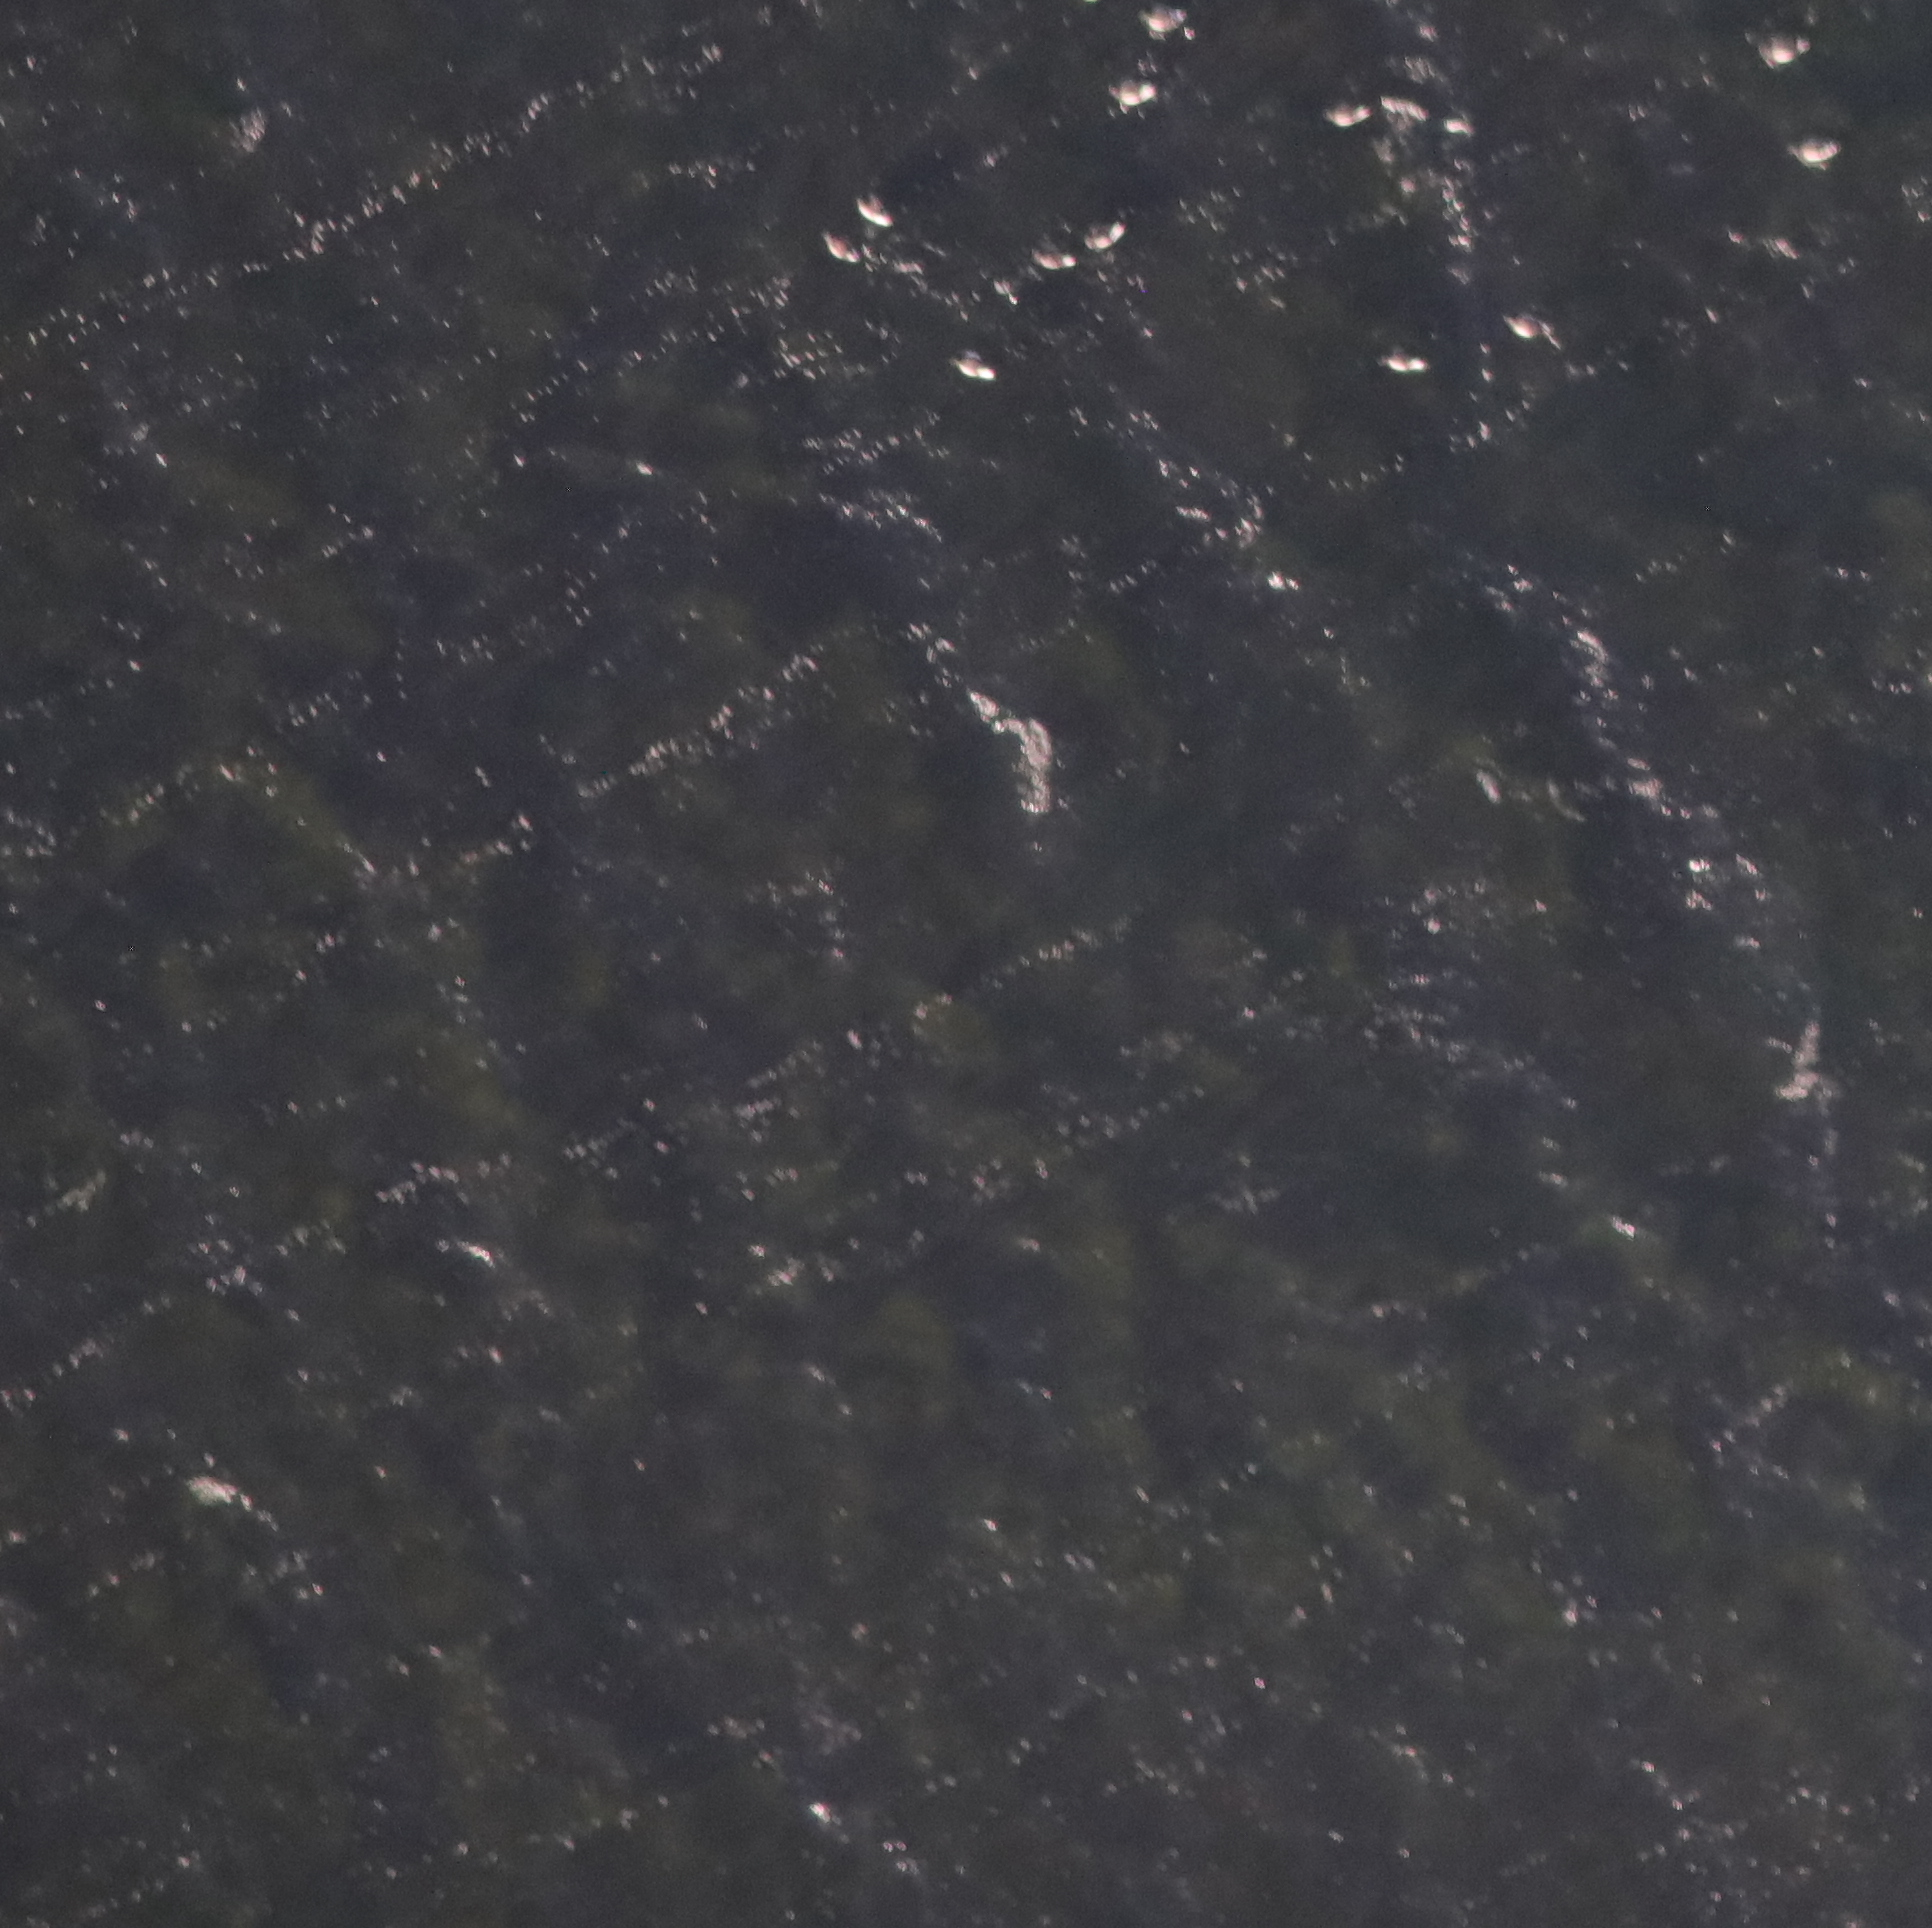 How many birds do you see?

12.